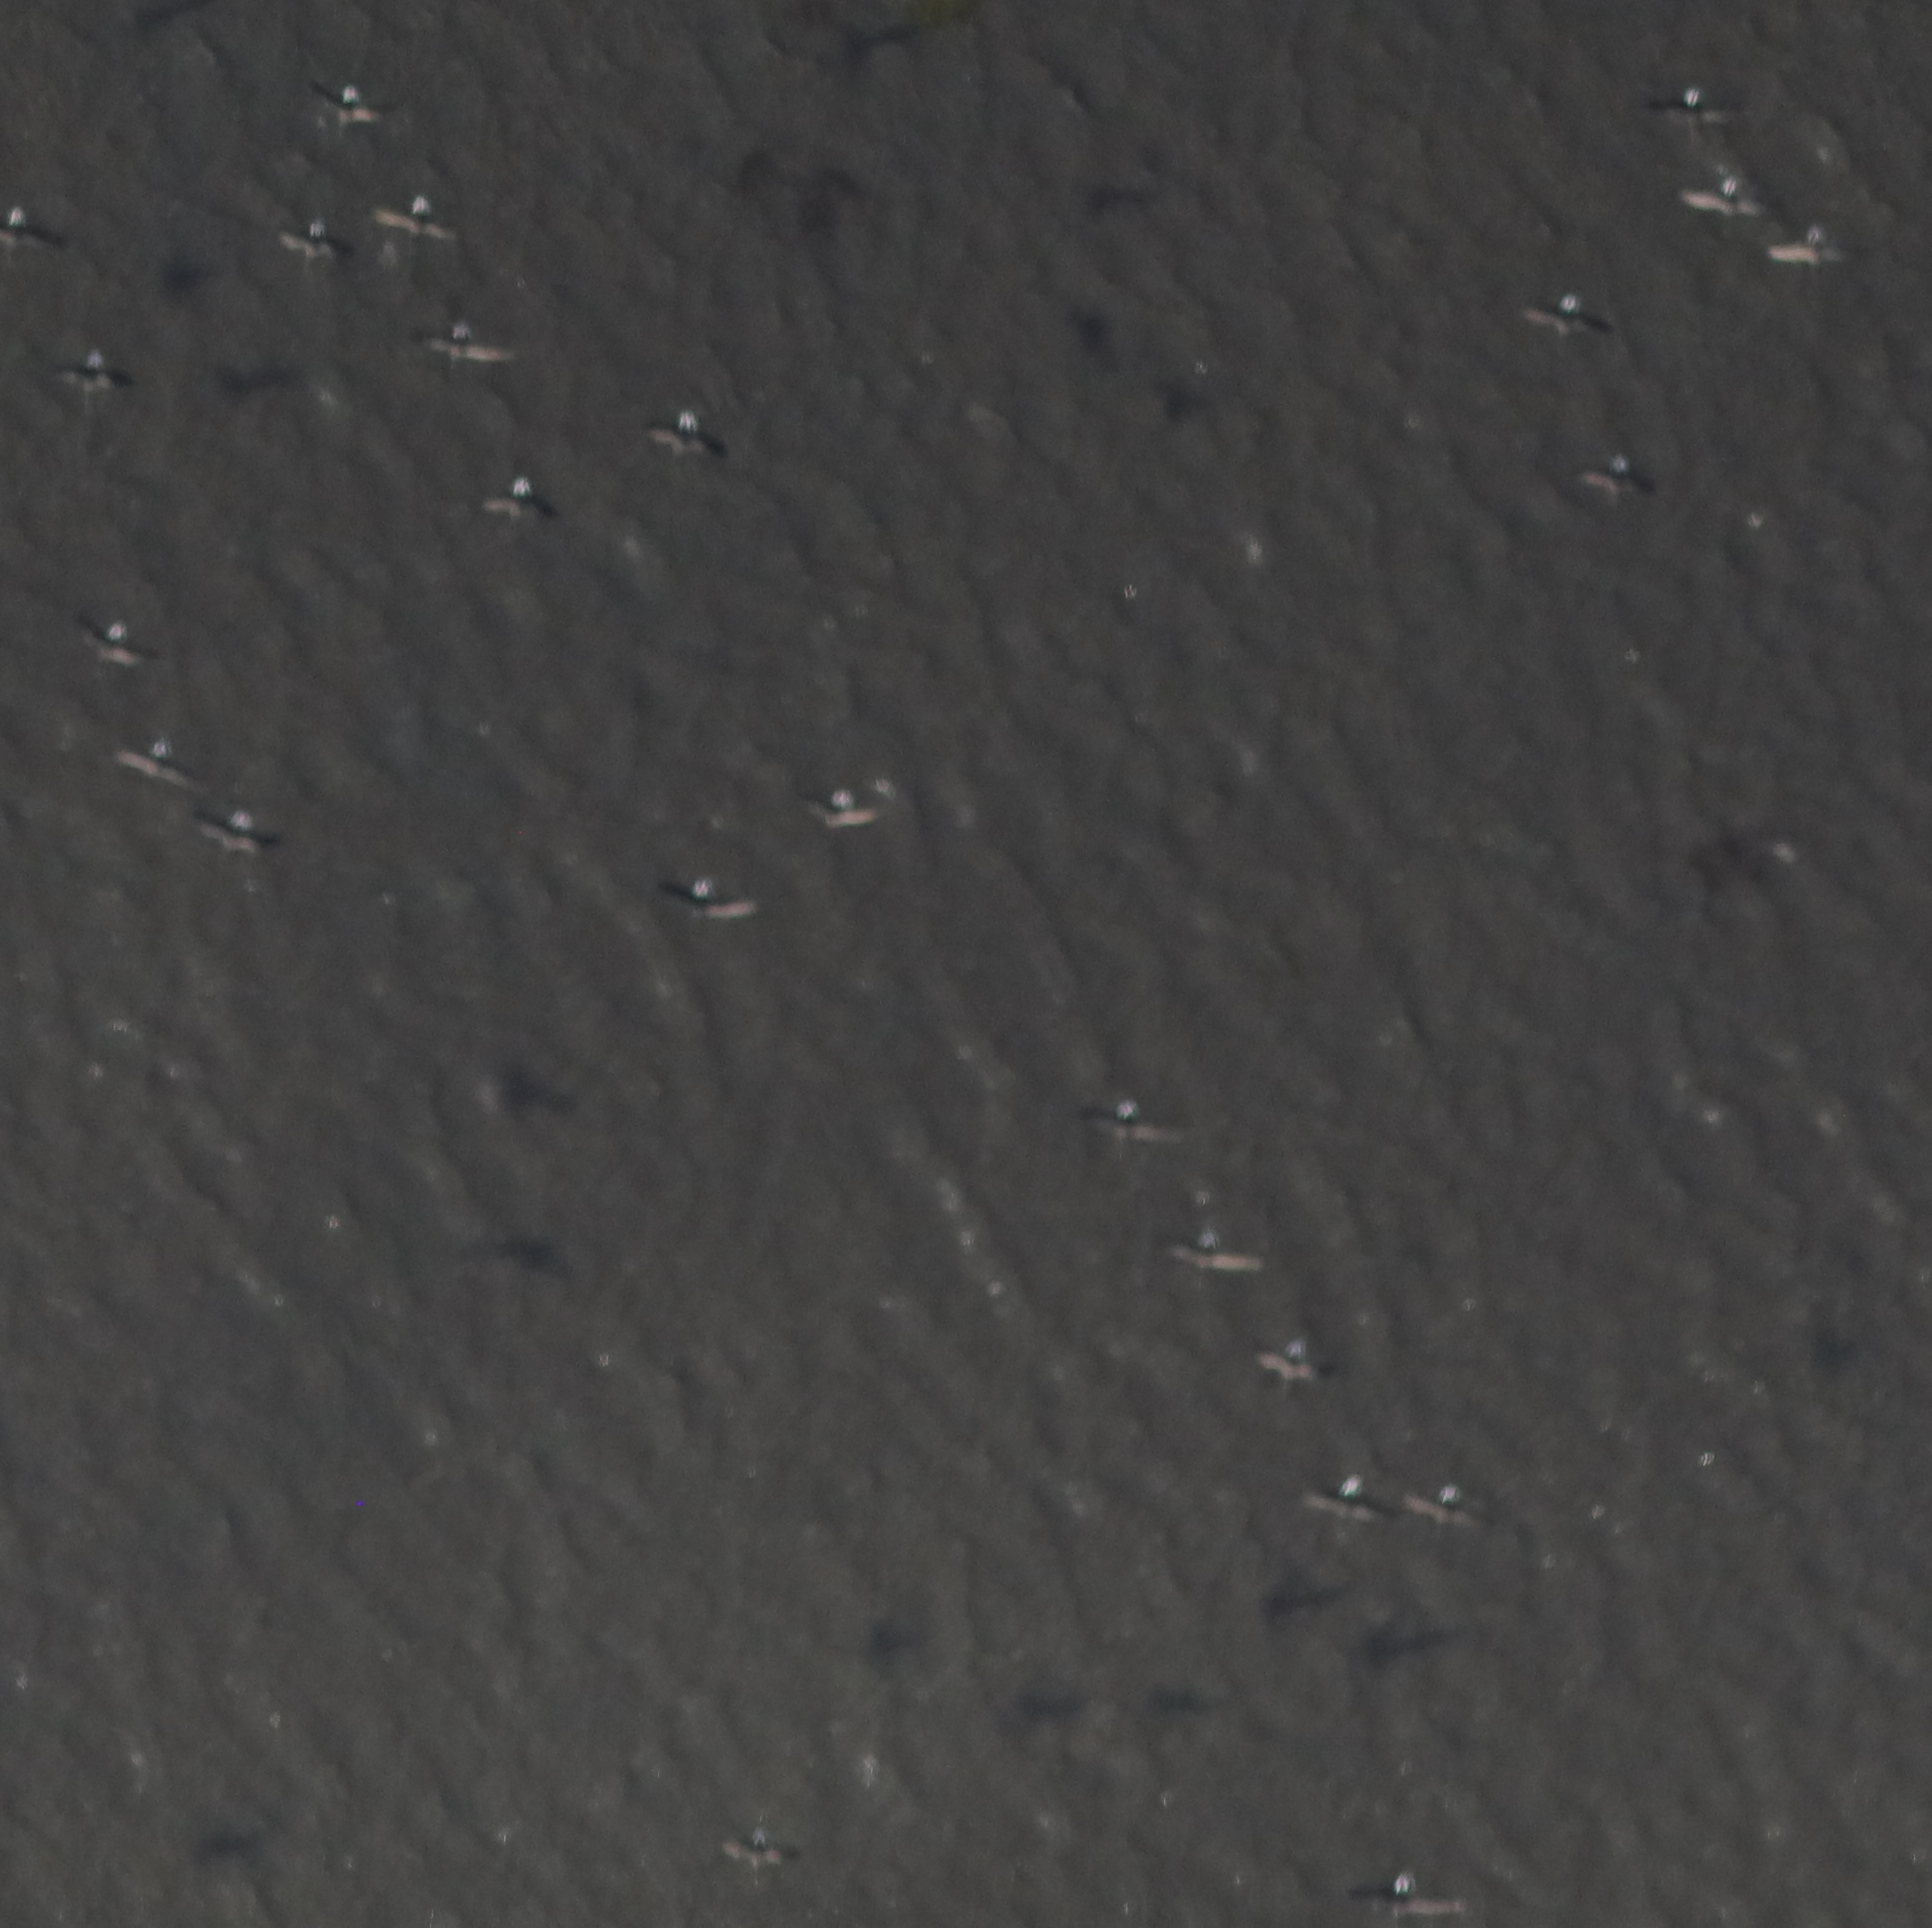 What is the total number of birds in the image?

25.